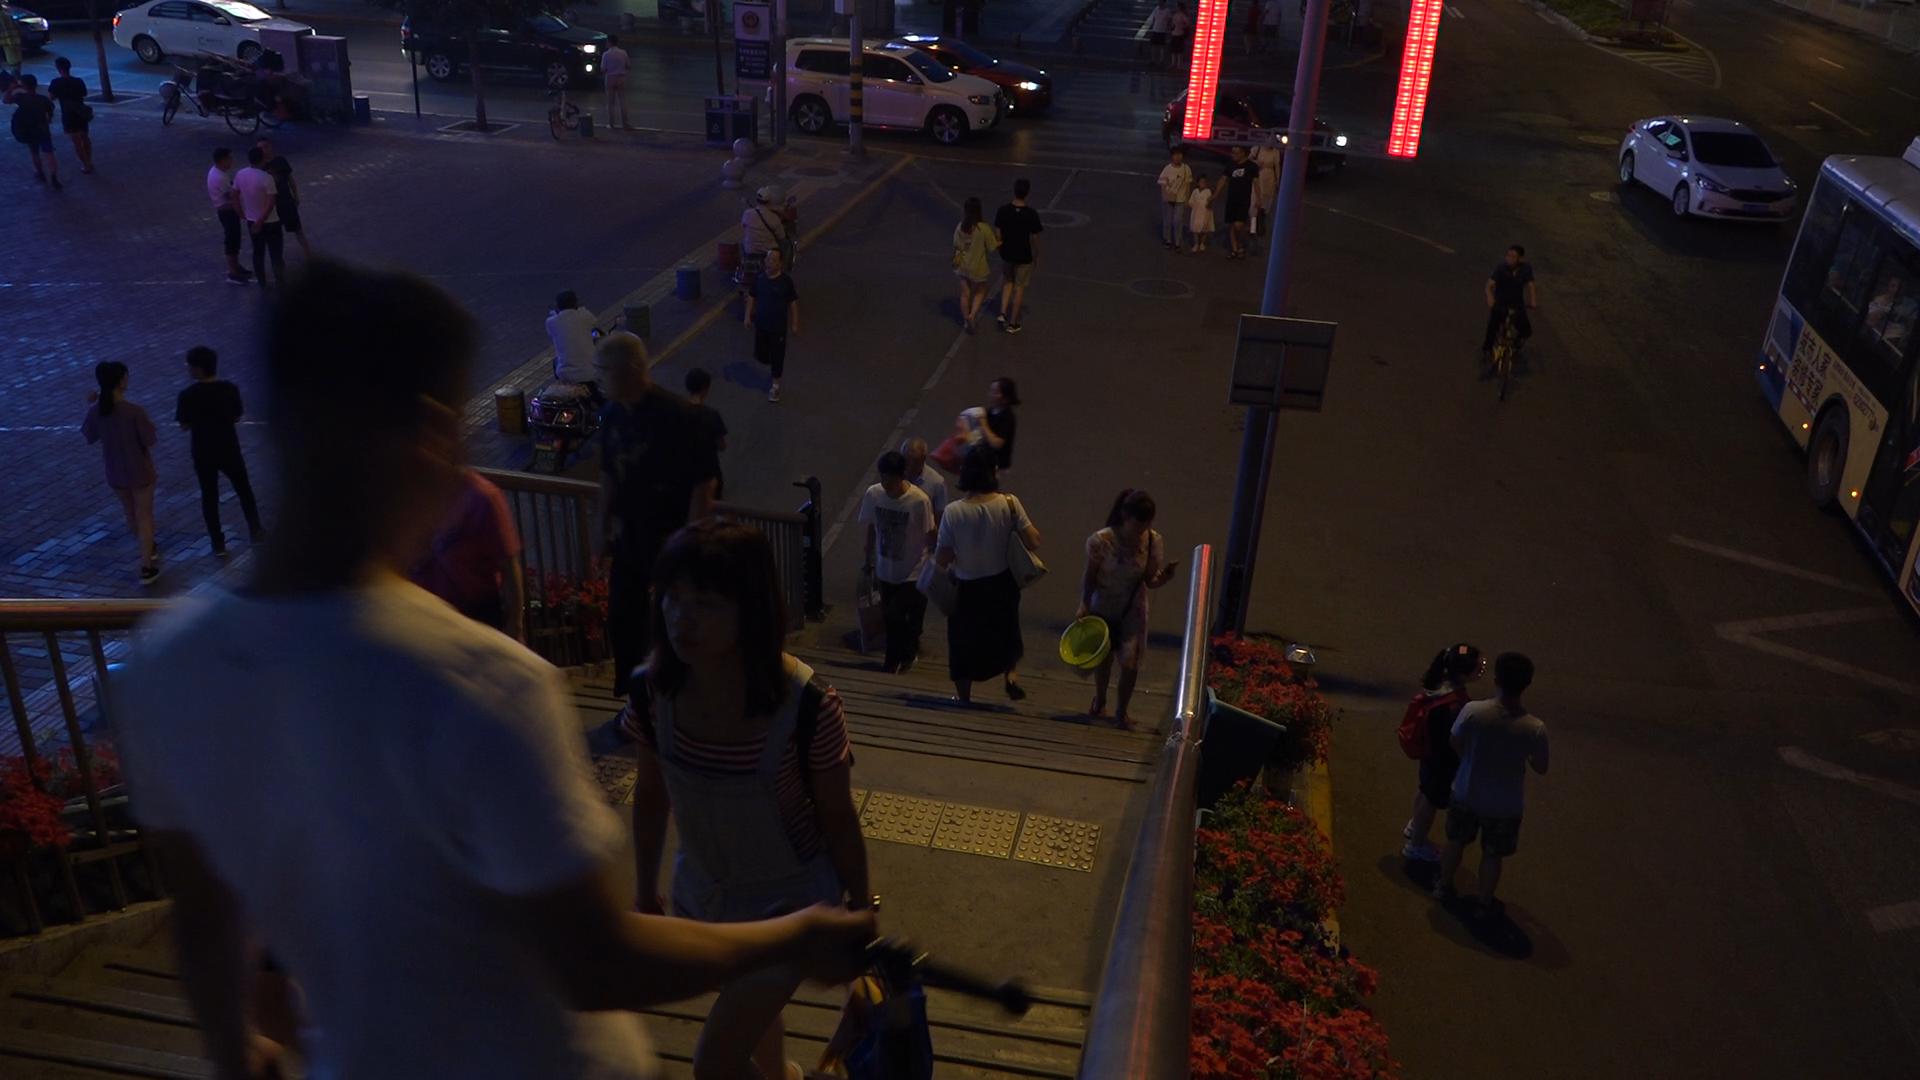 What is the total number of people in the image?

32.